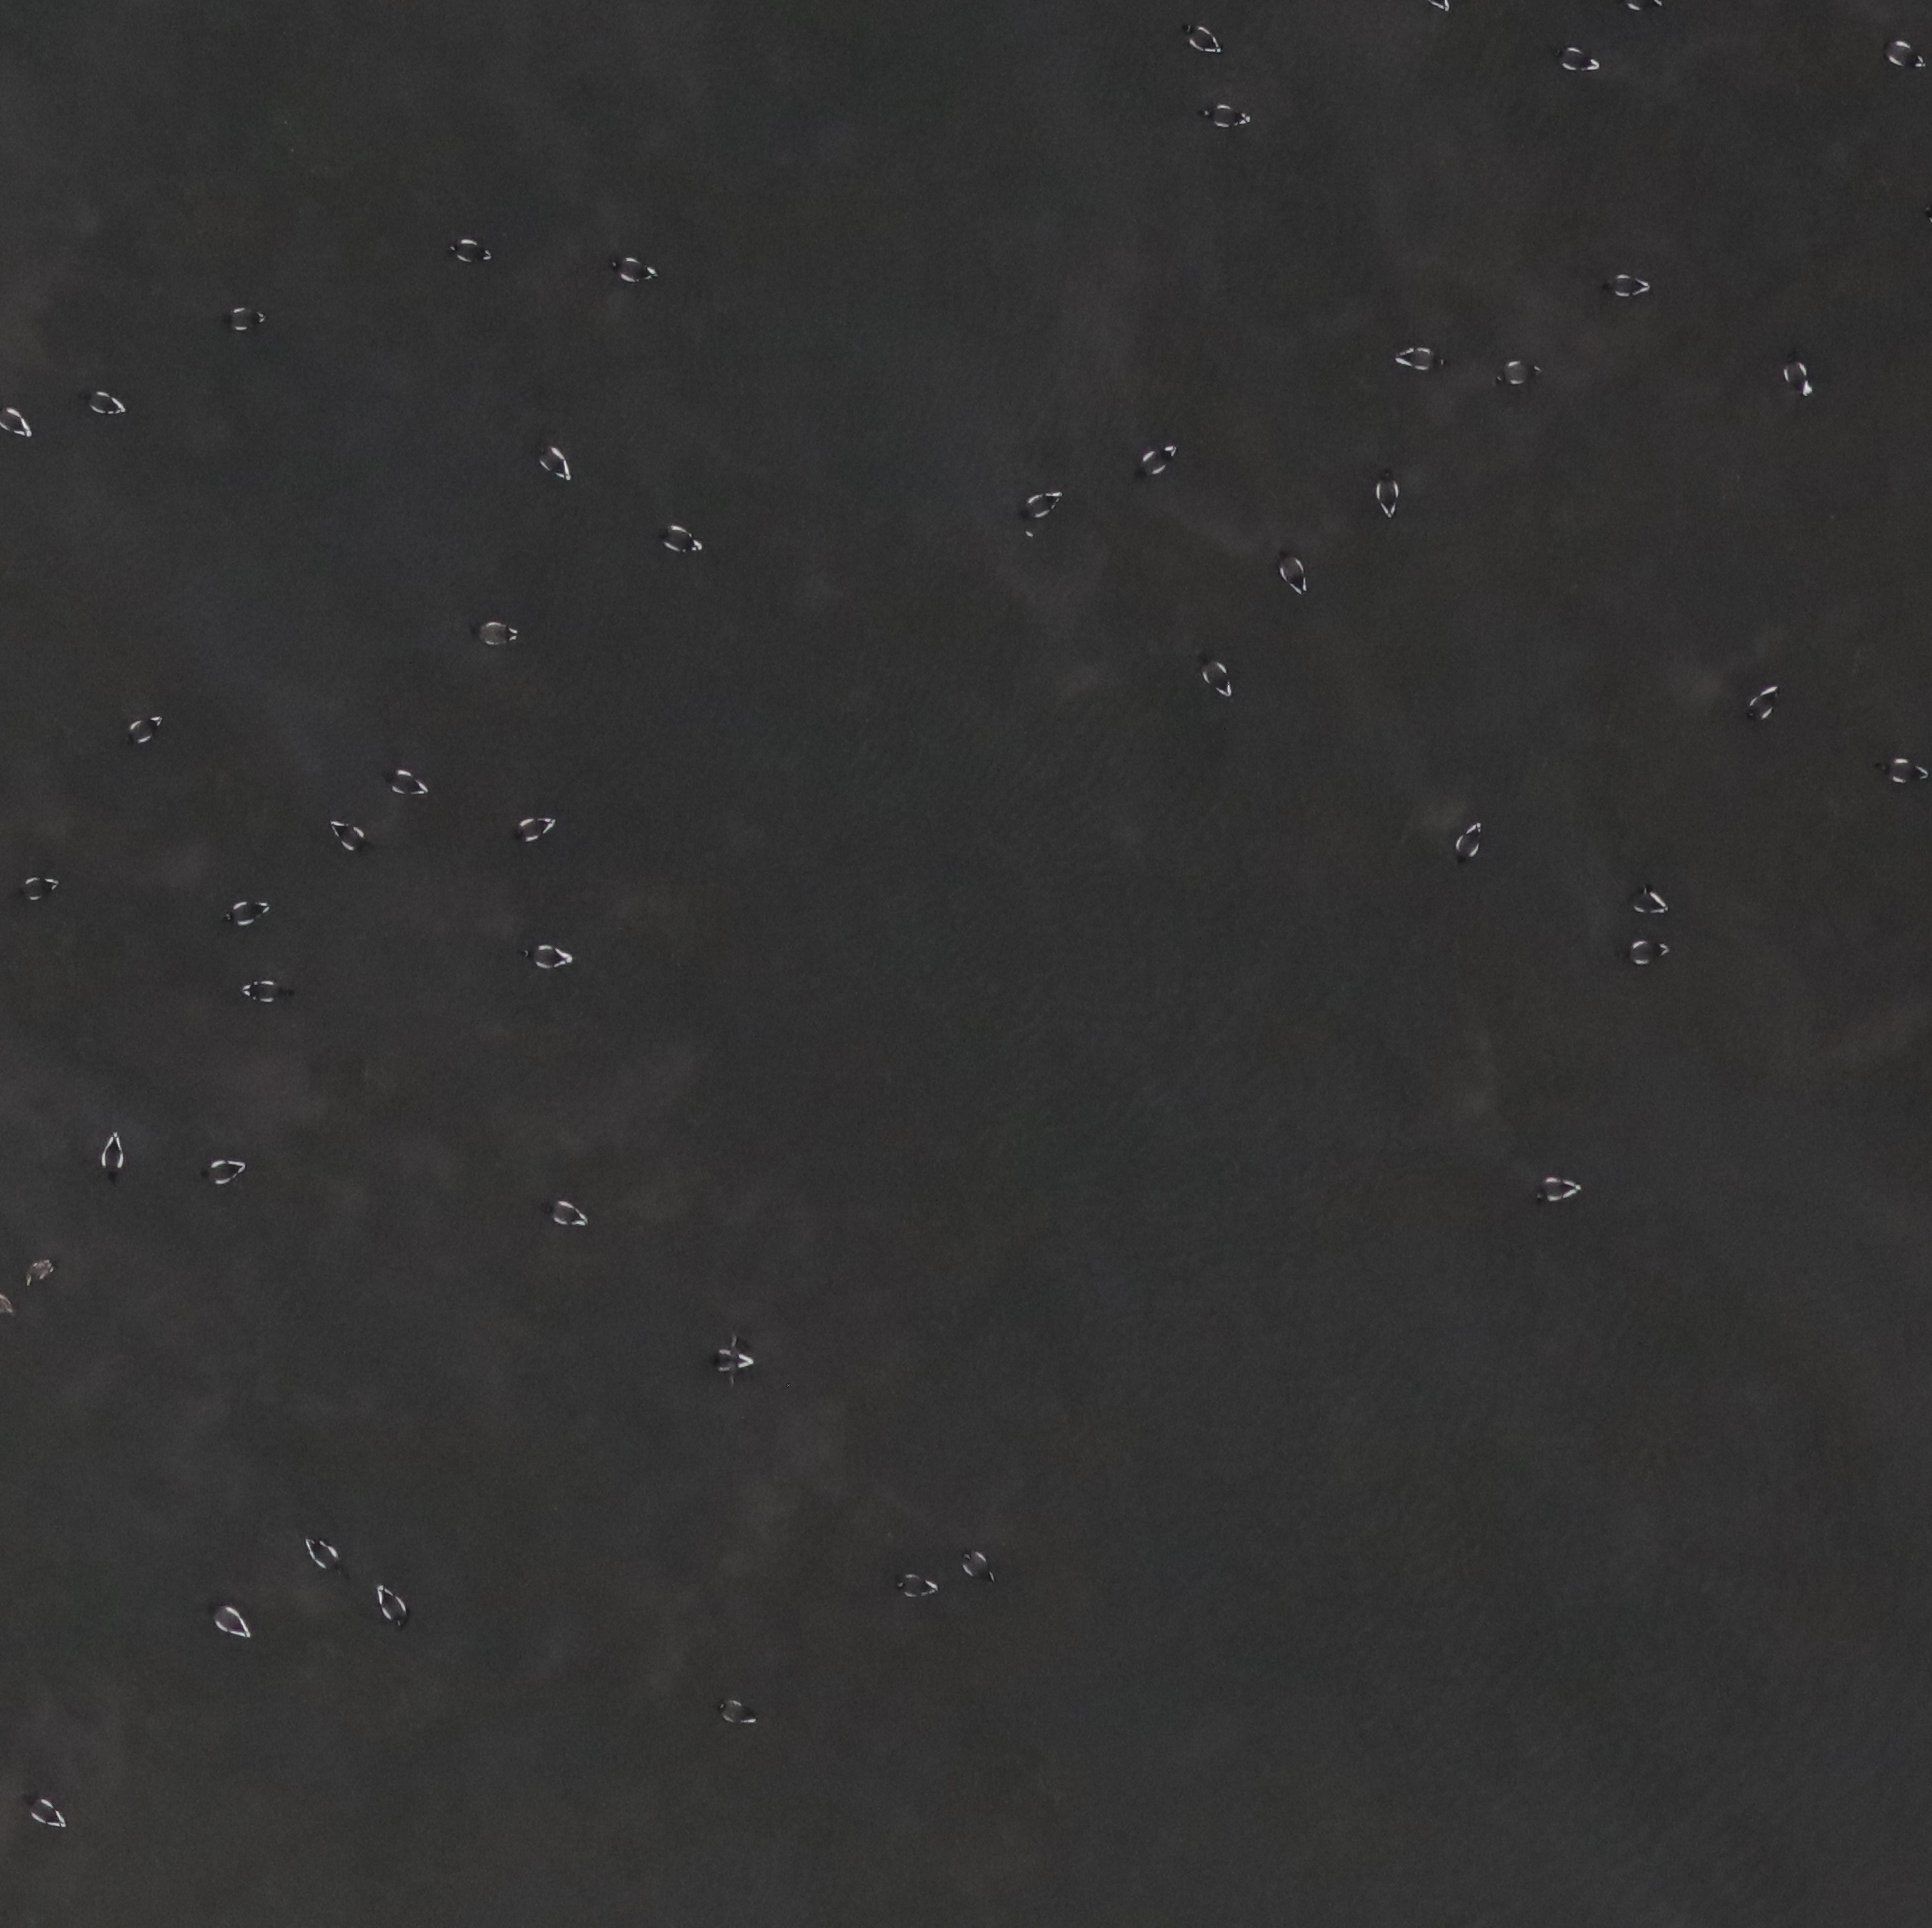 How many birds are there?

47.